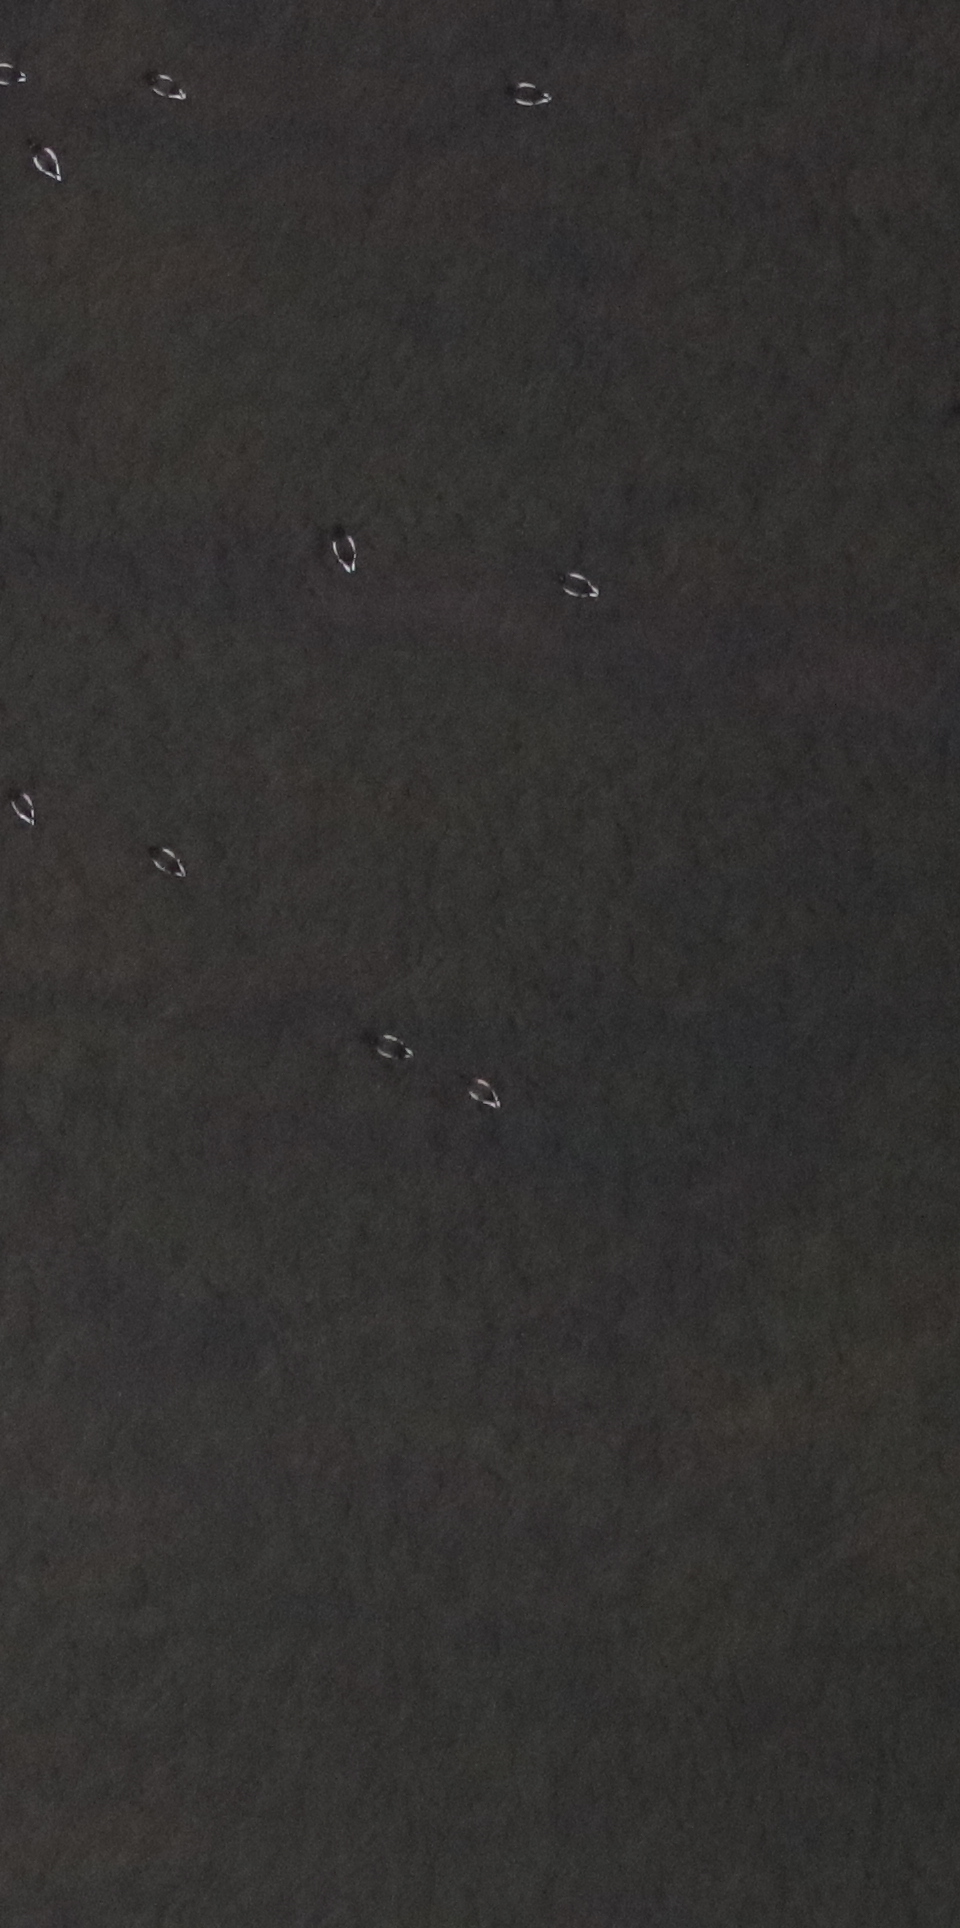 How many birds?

10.